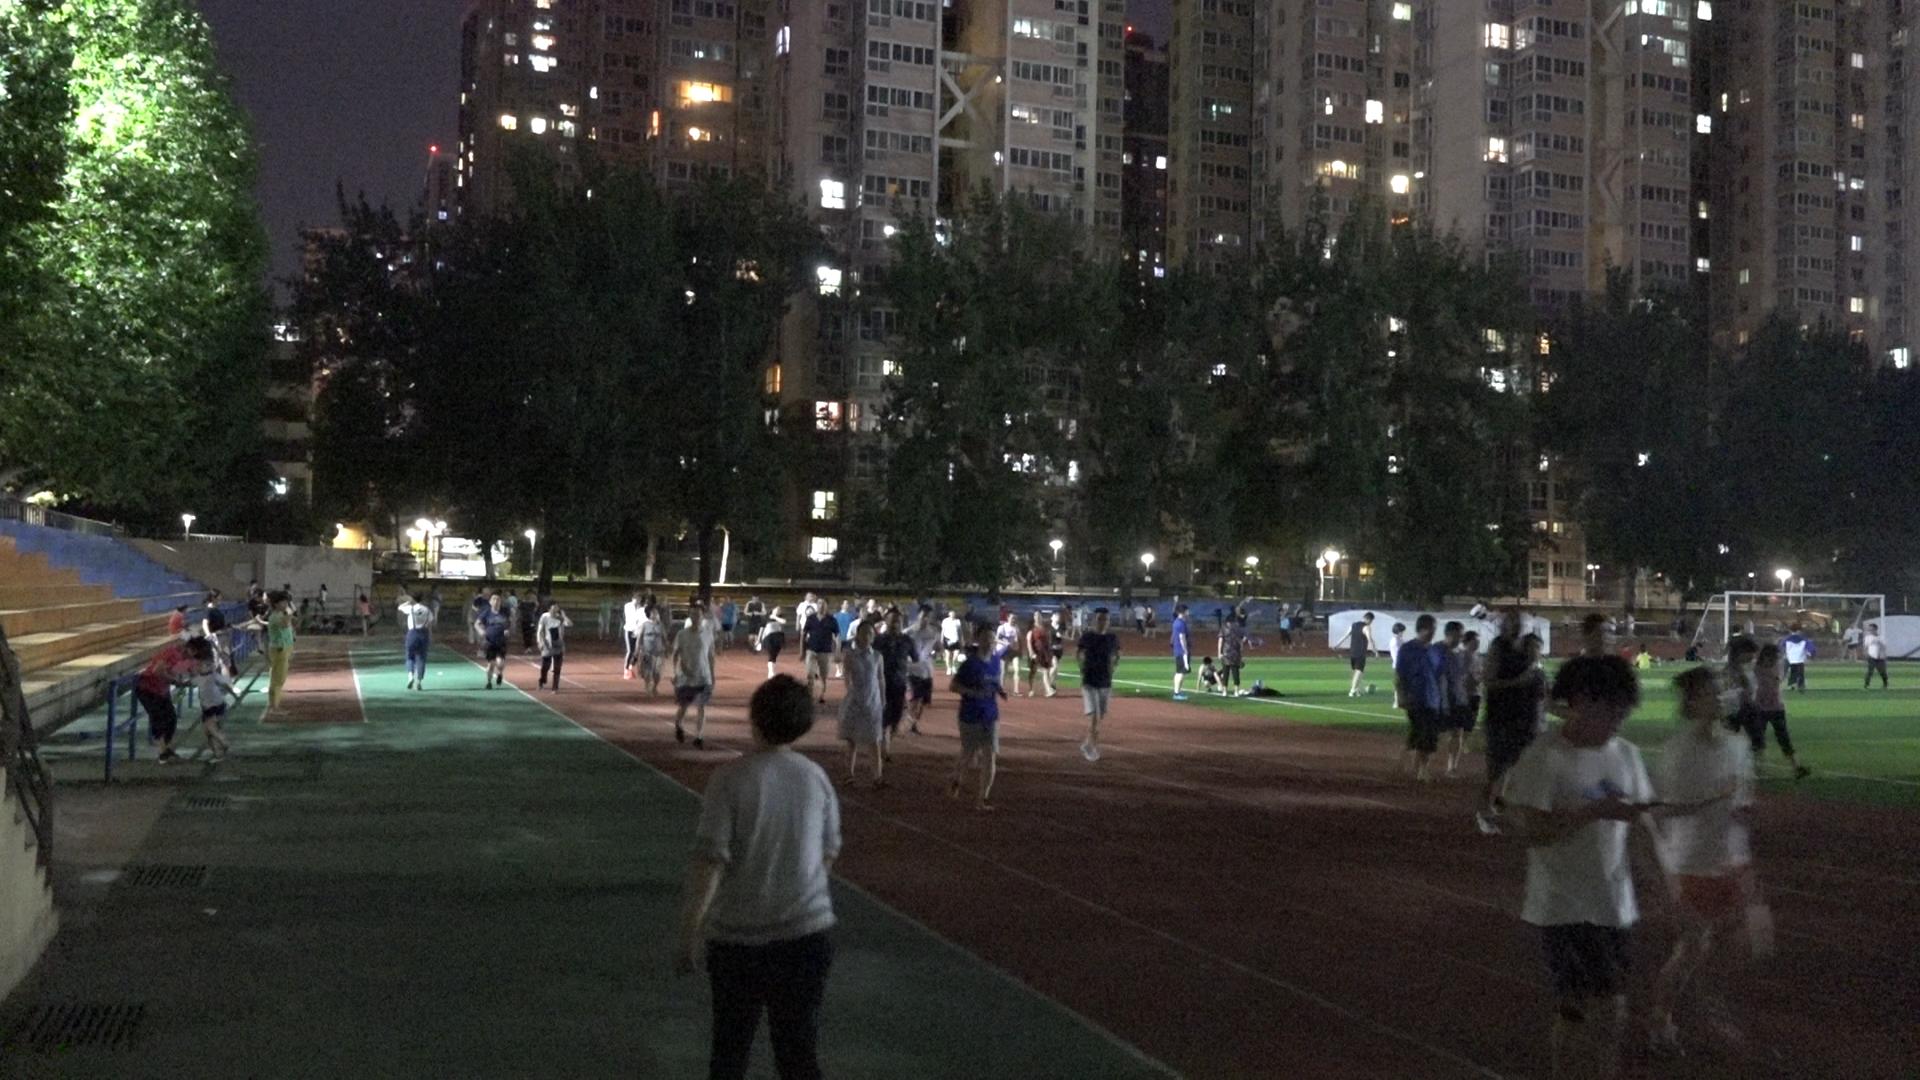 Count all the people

98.